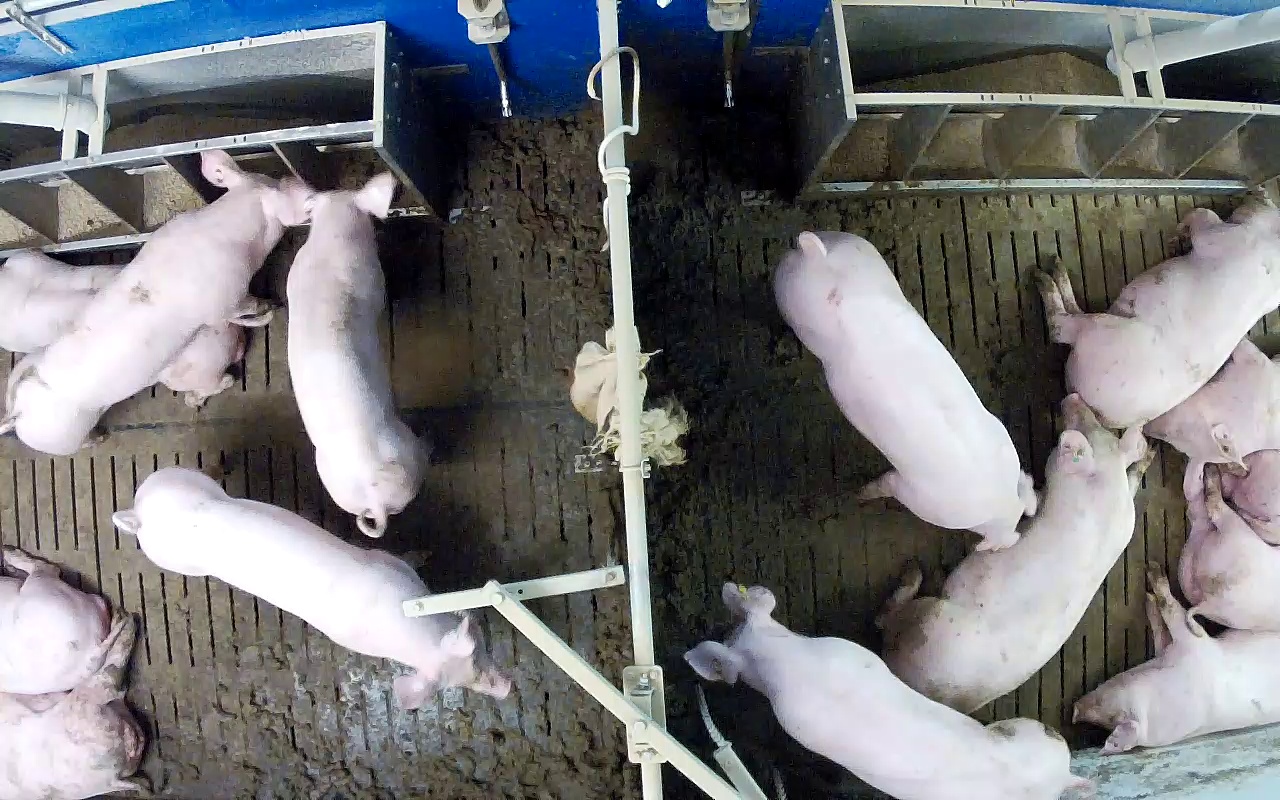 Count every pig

14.